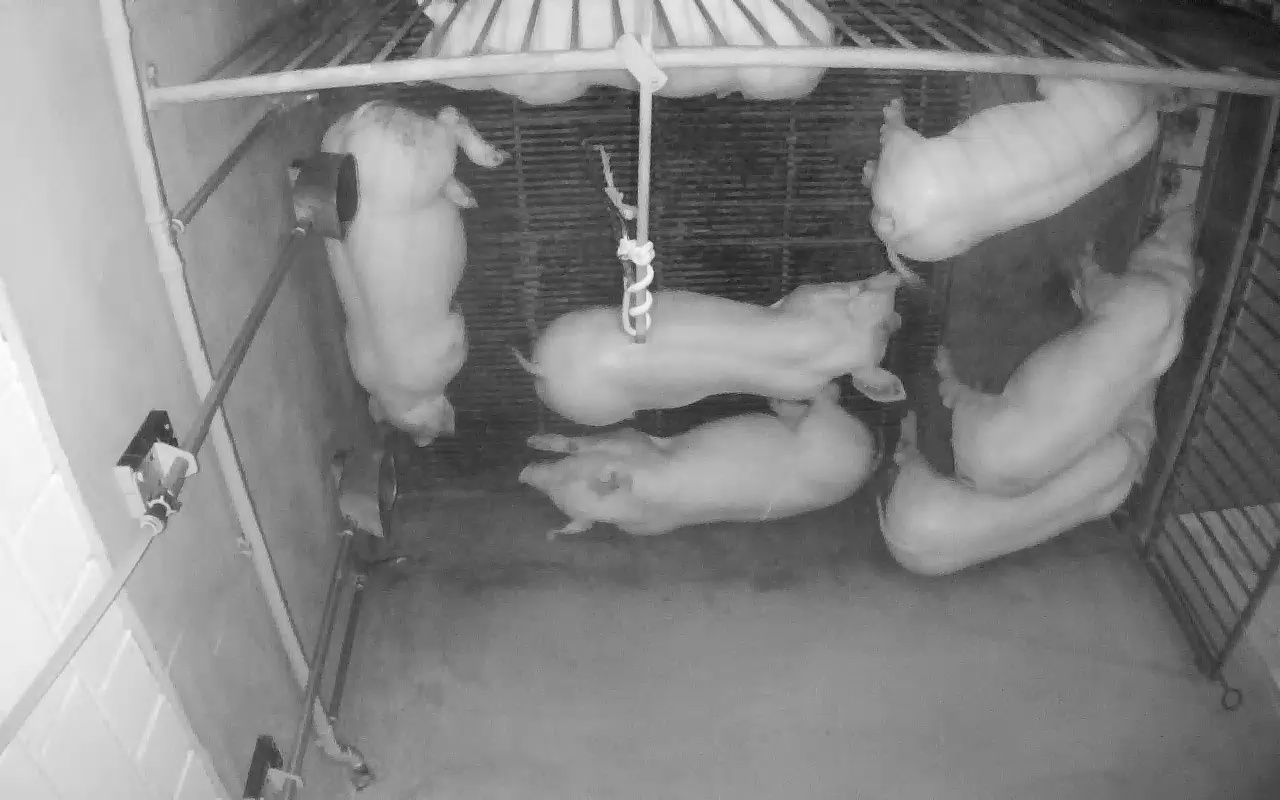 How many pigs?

7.